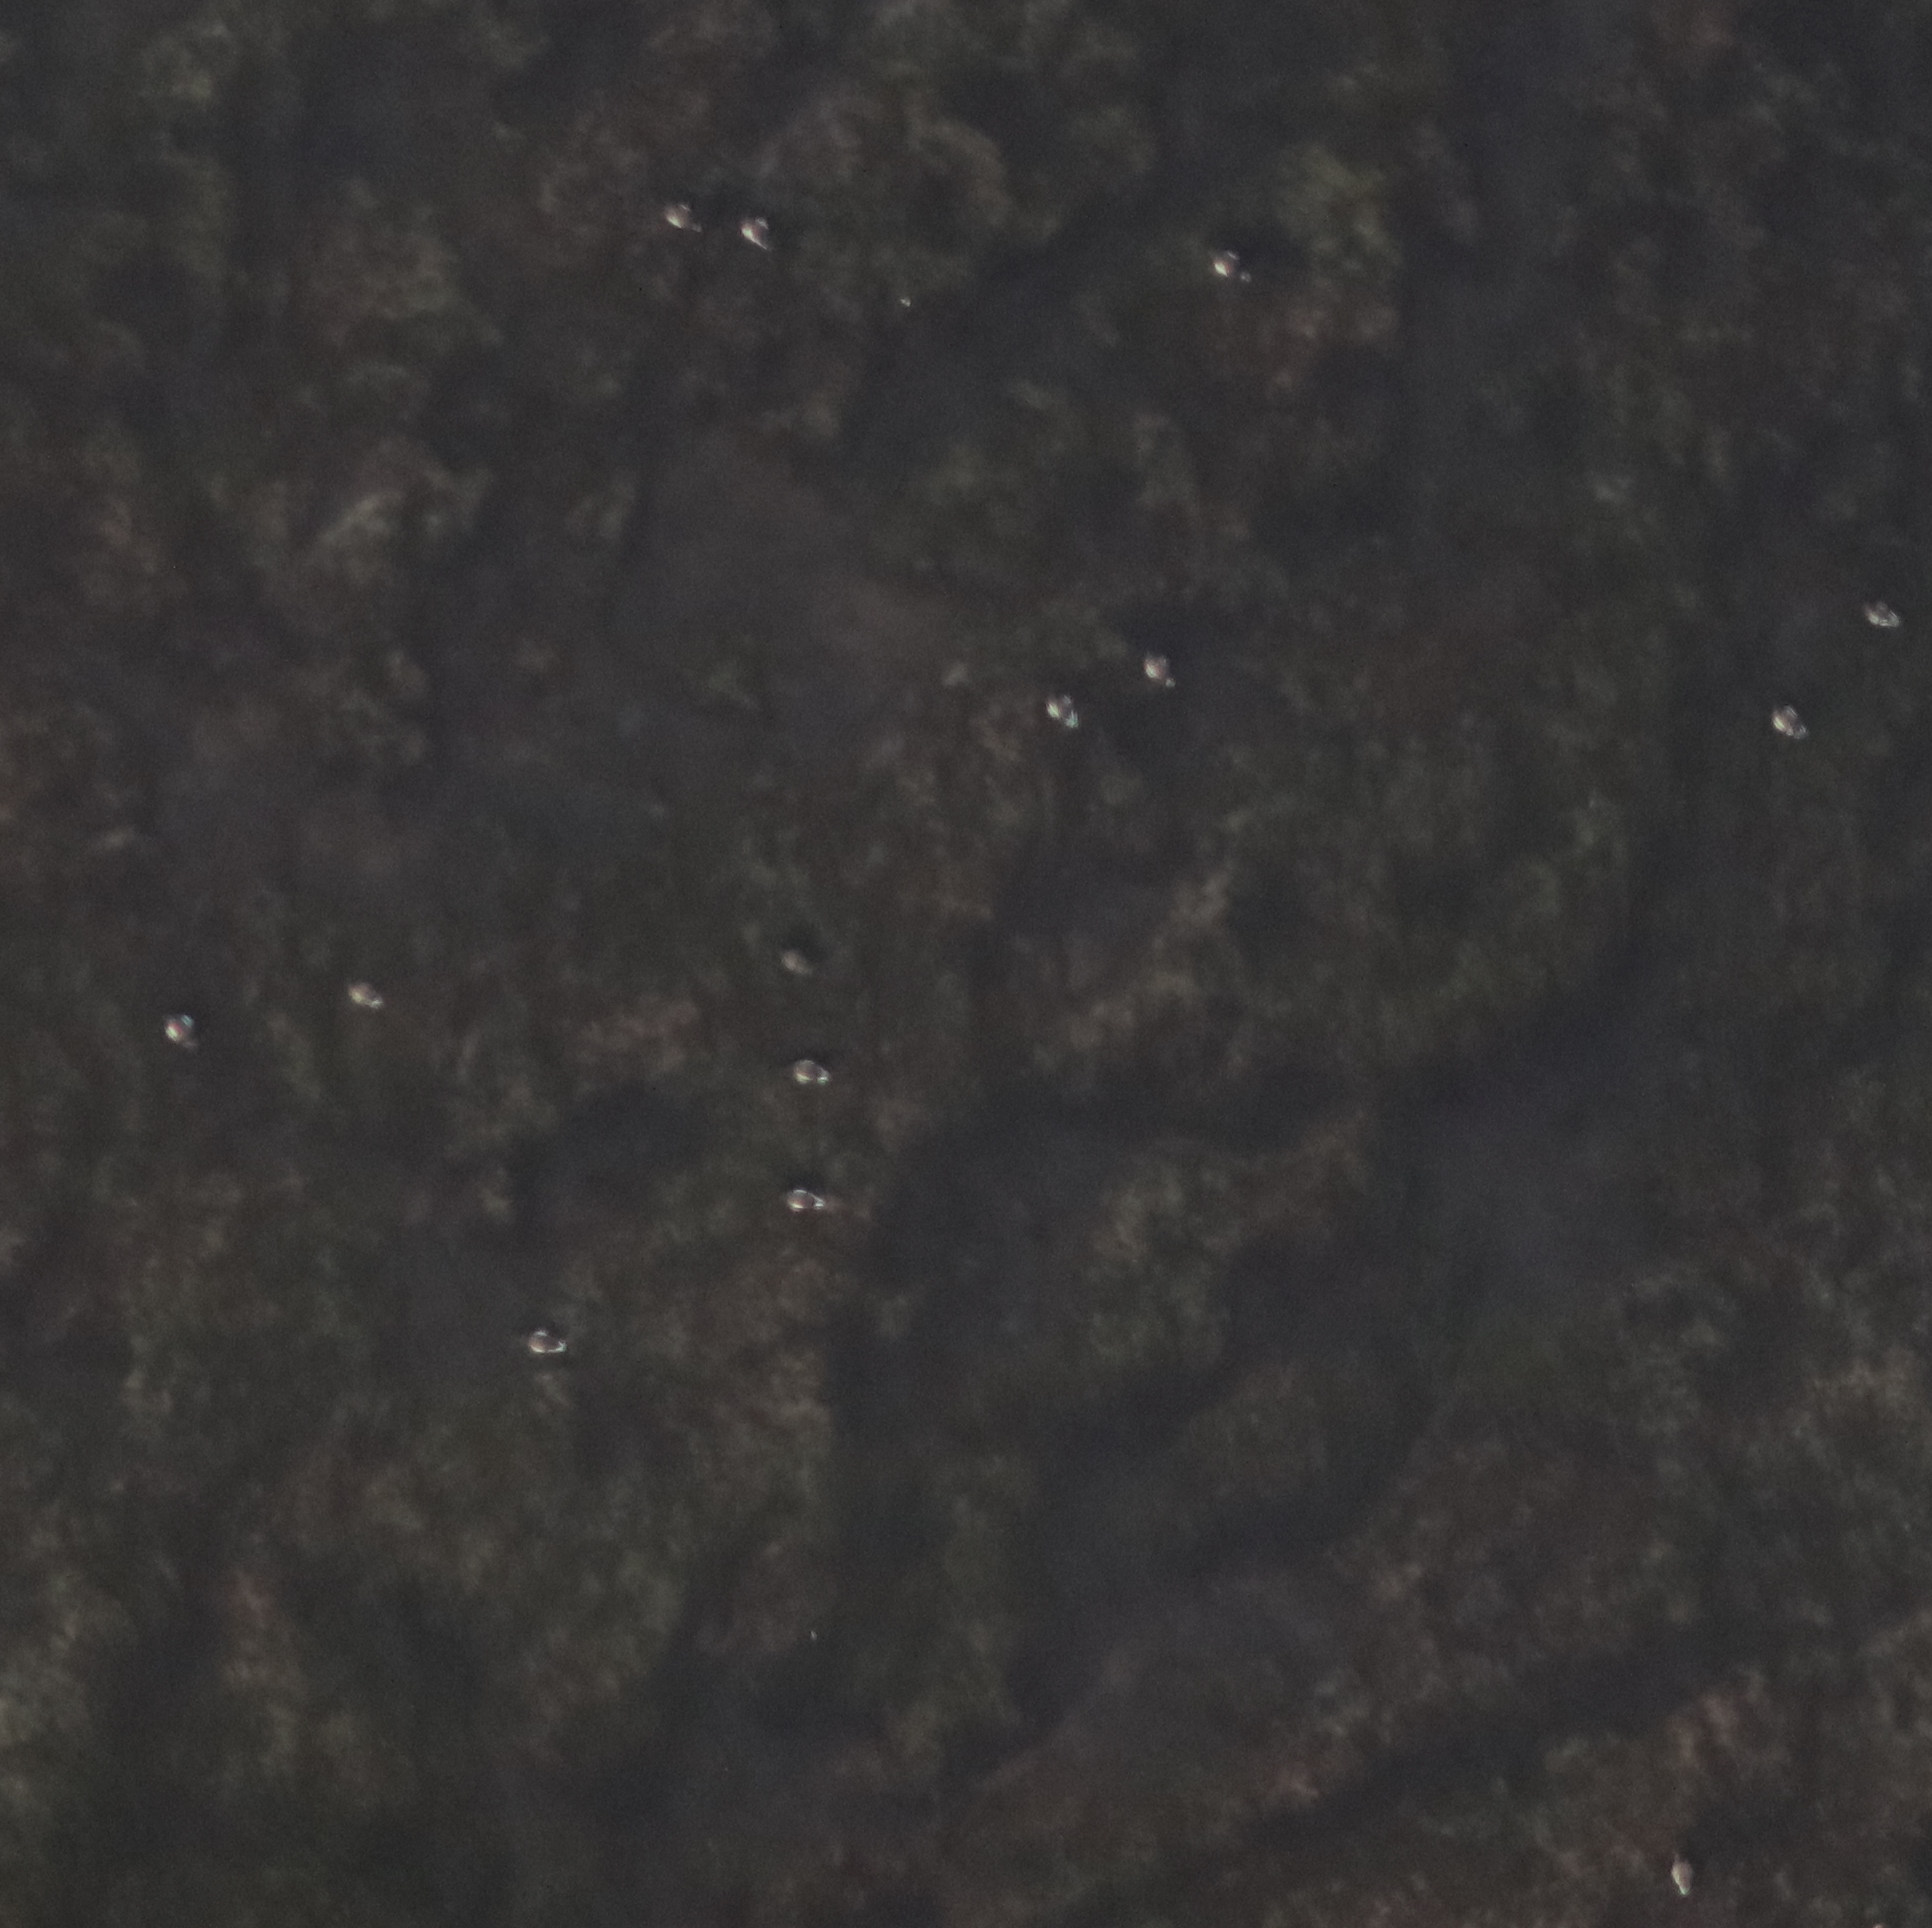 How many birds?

14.